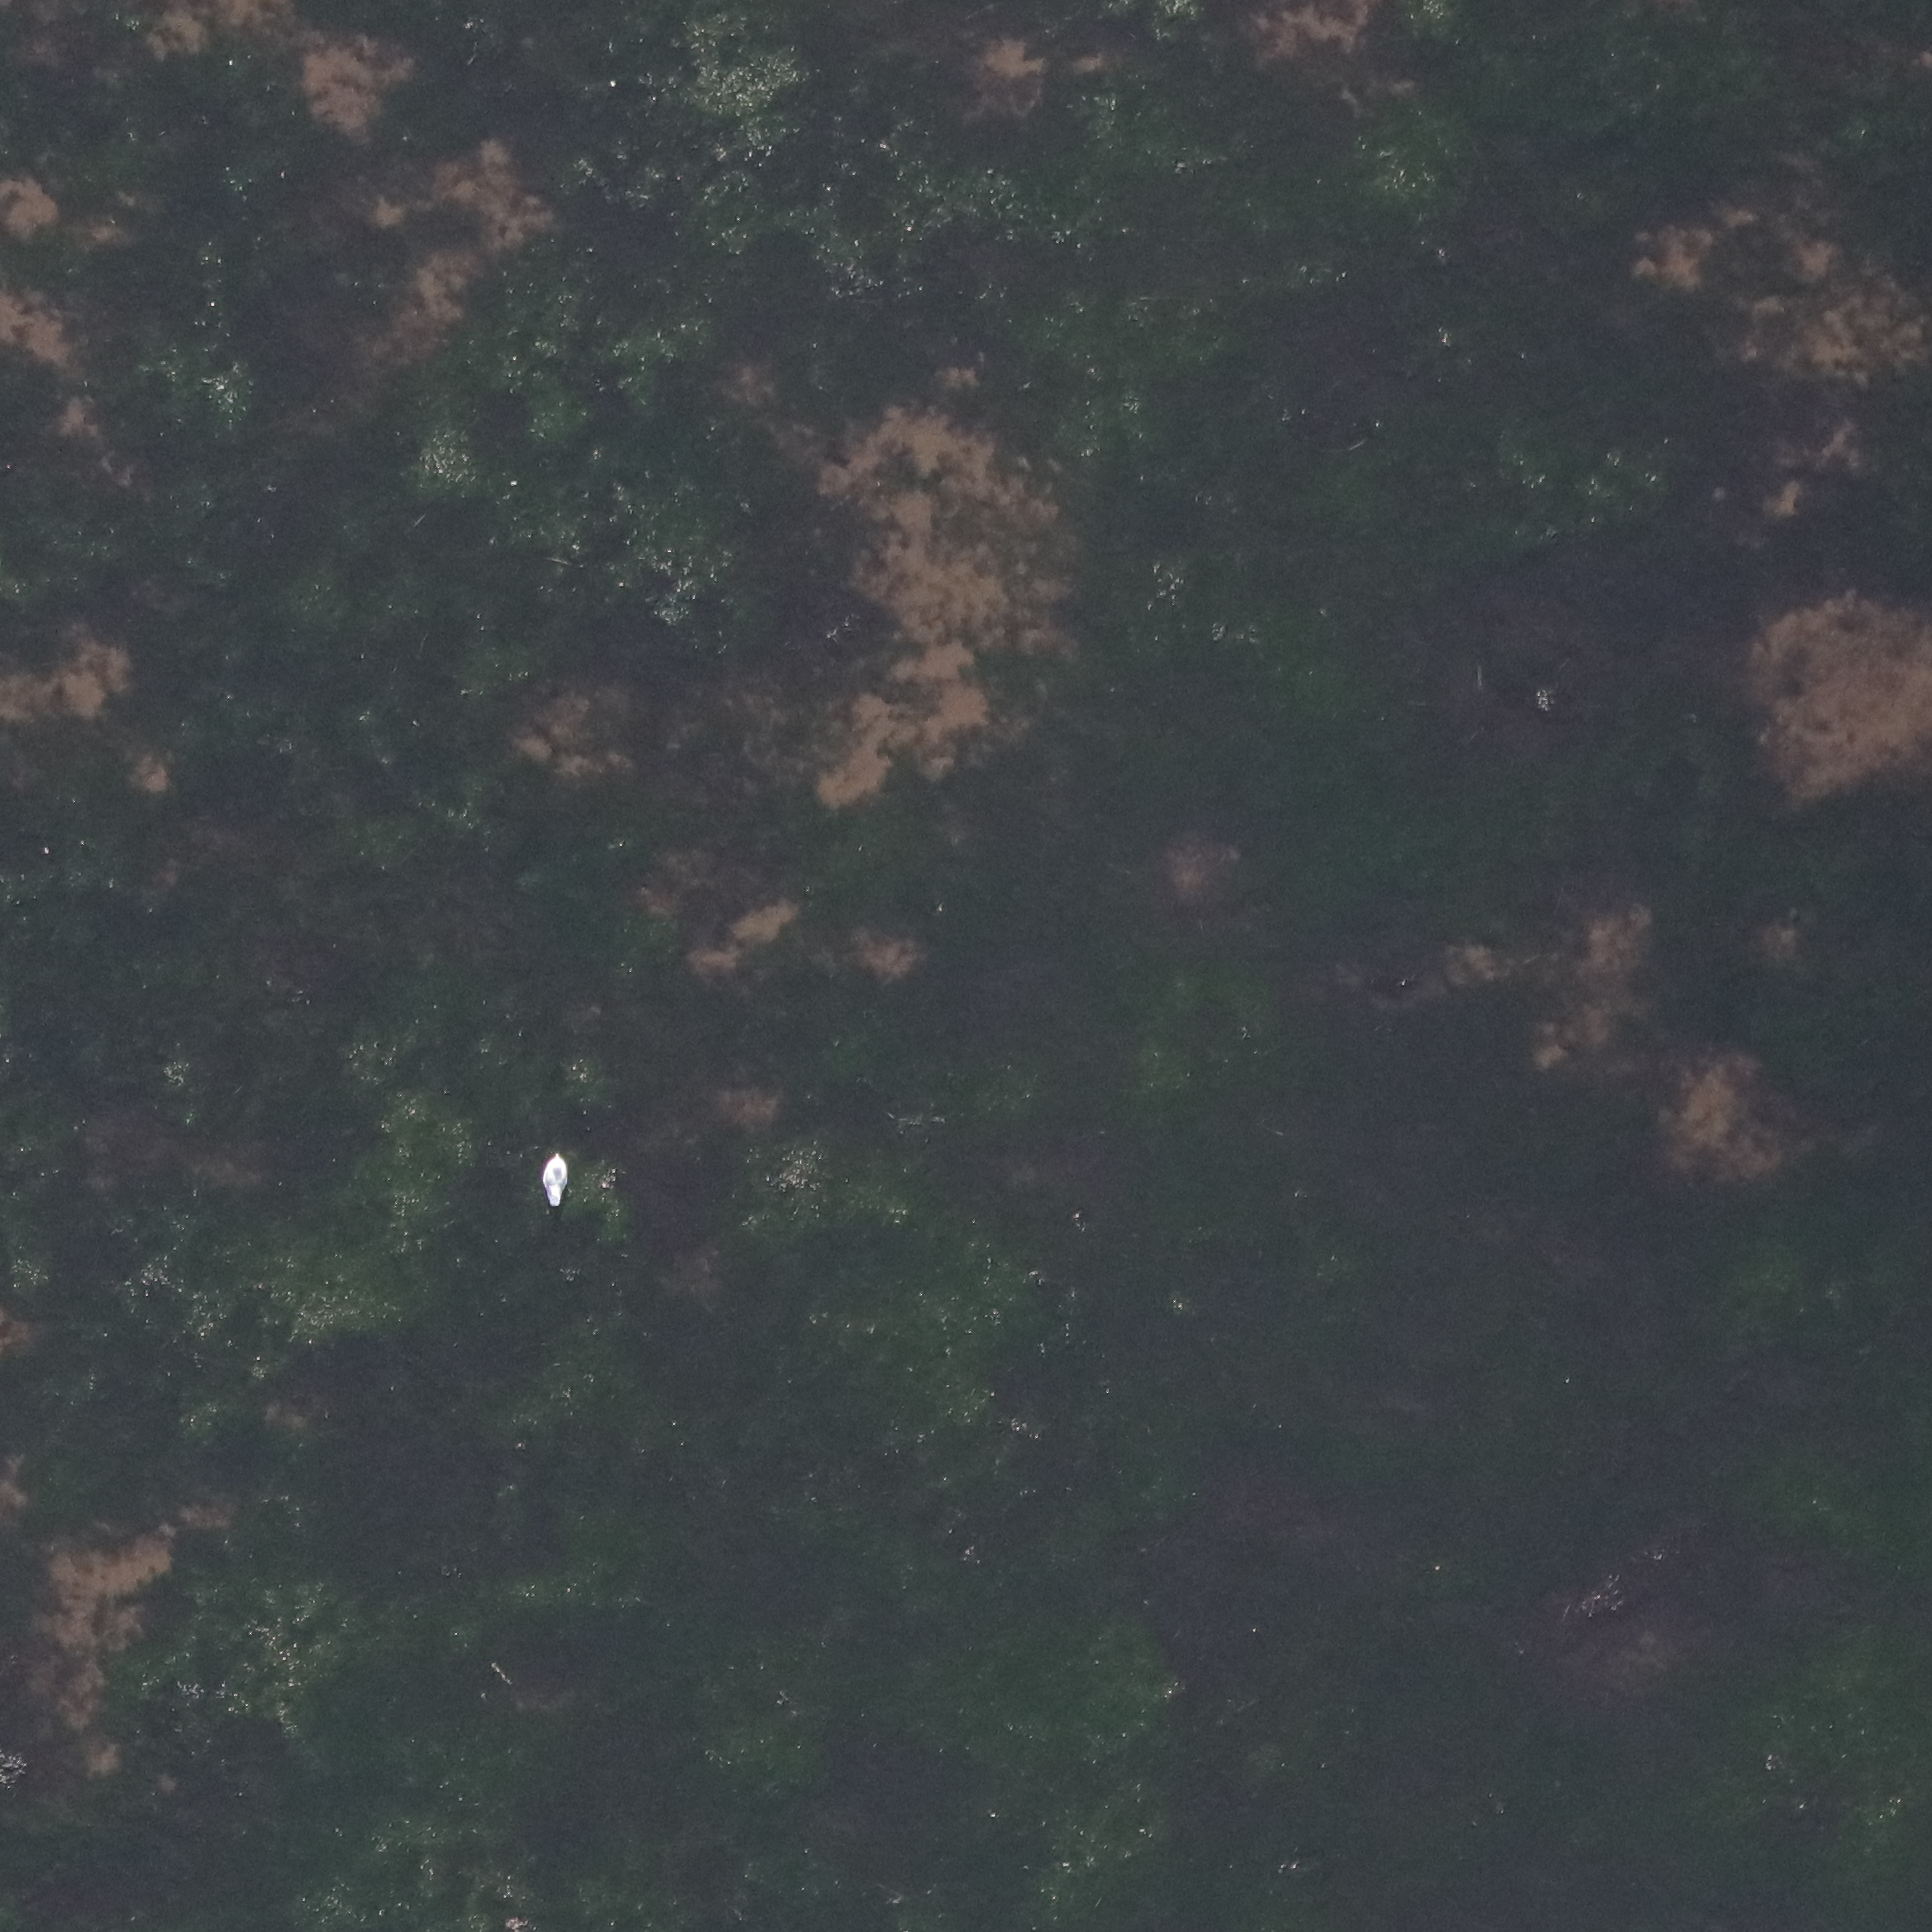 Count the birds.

1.